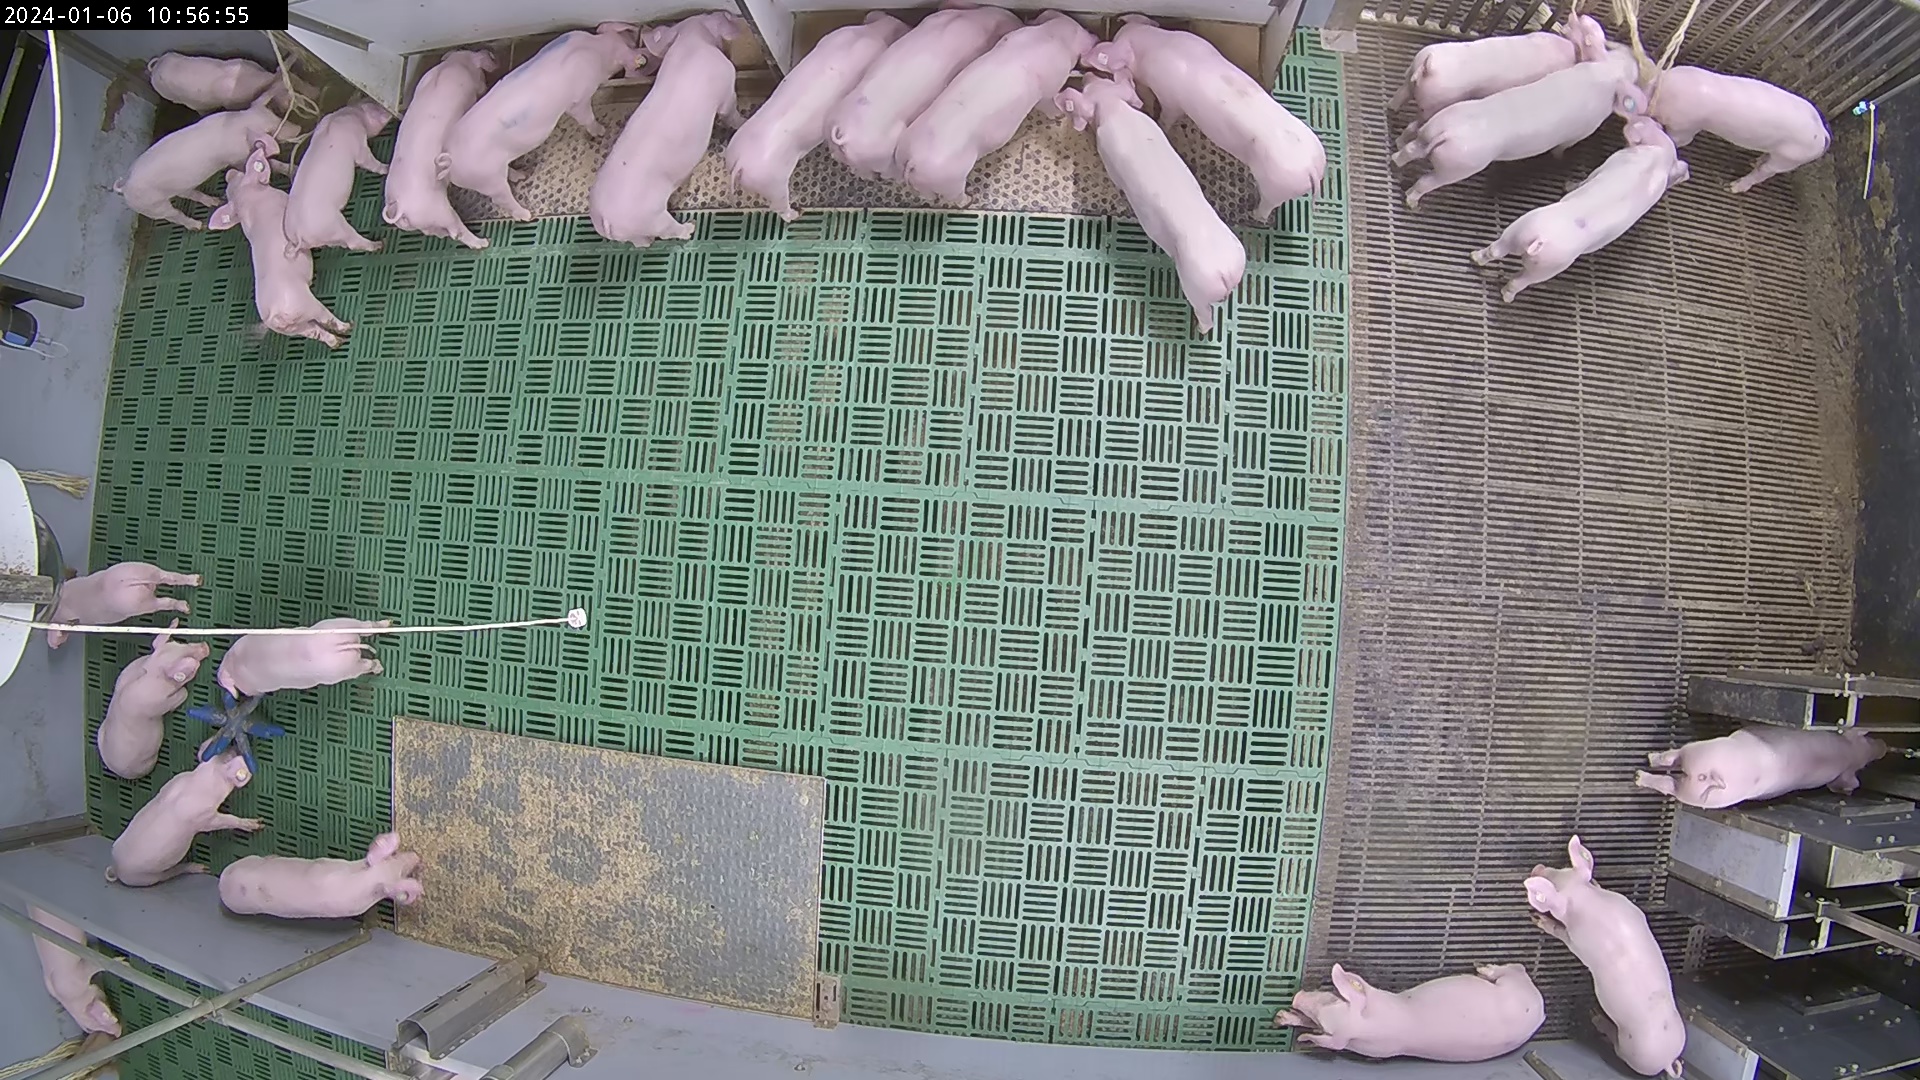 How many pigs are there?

25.